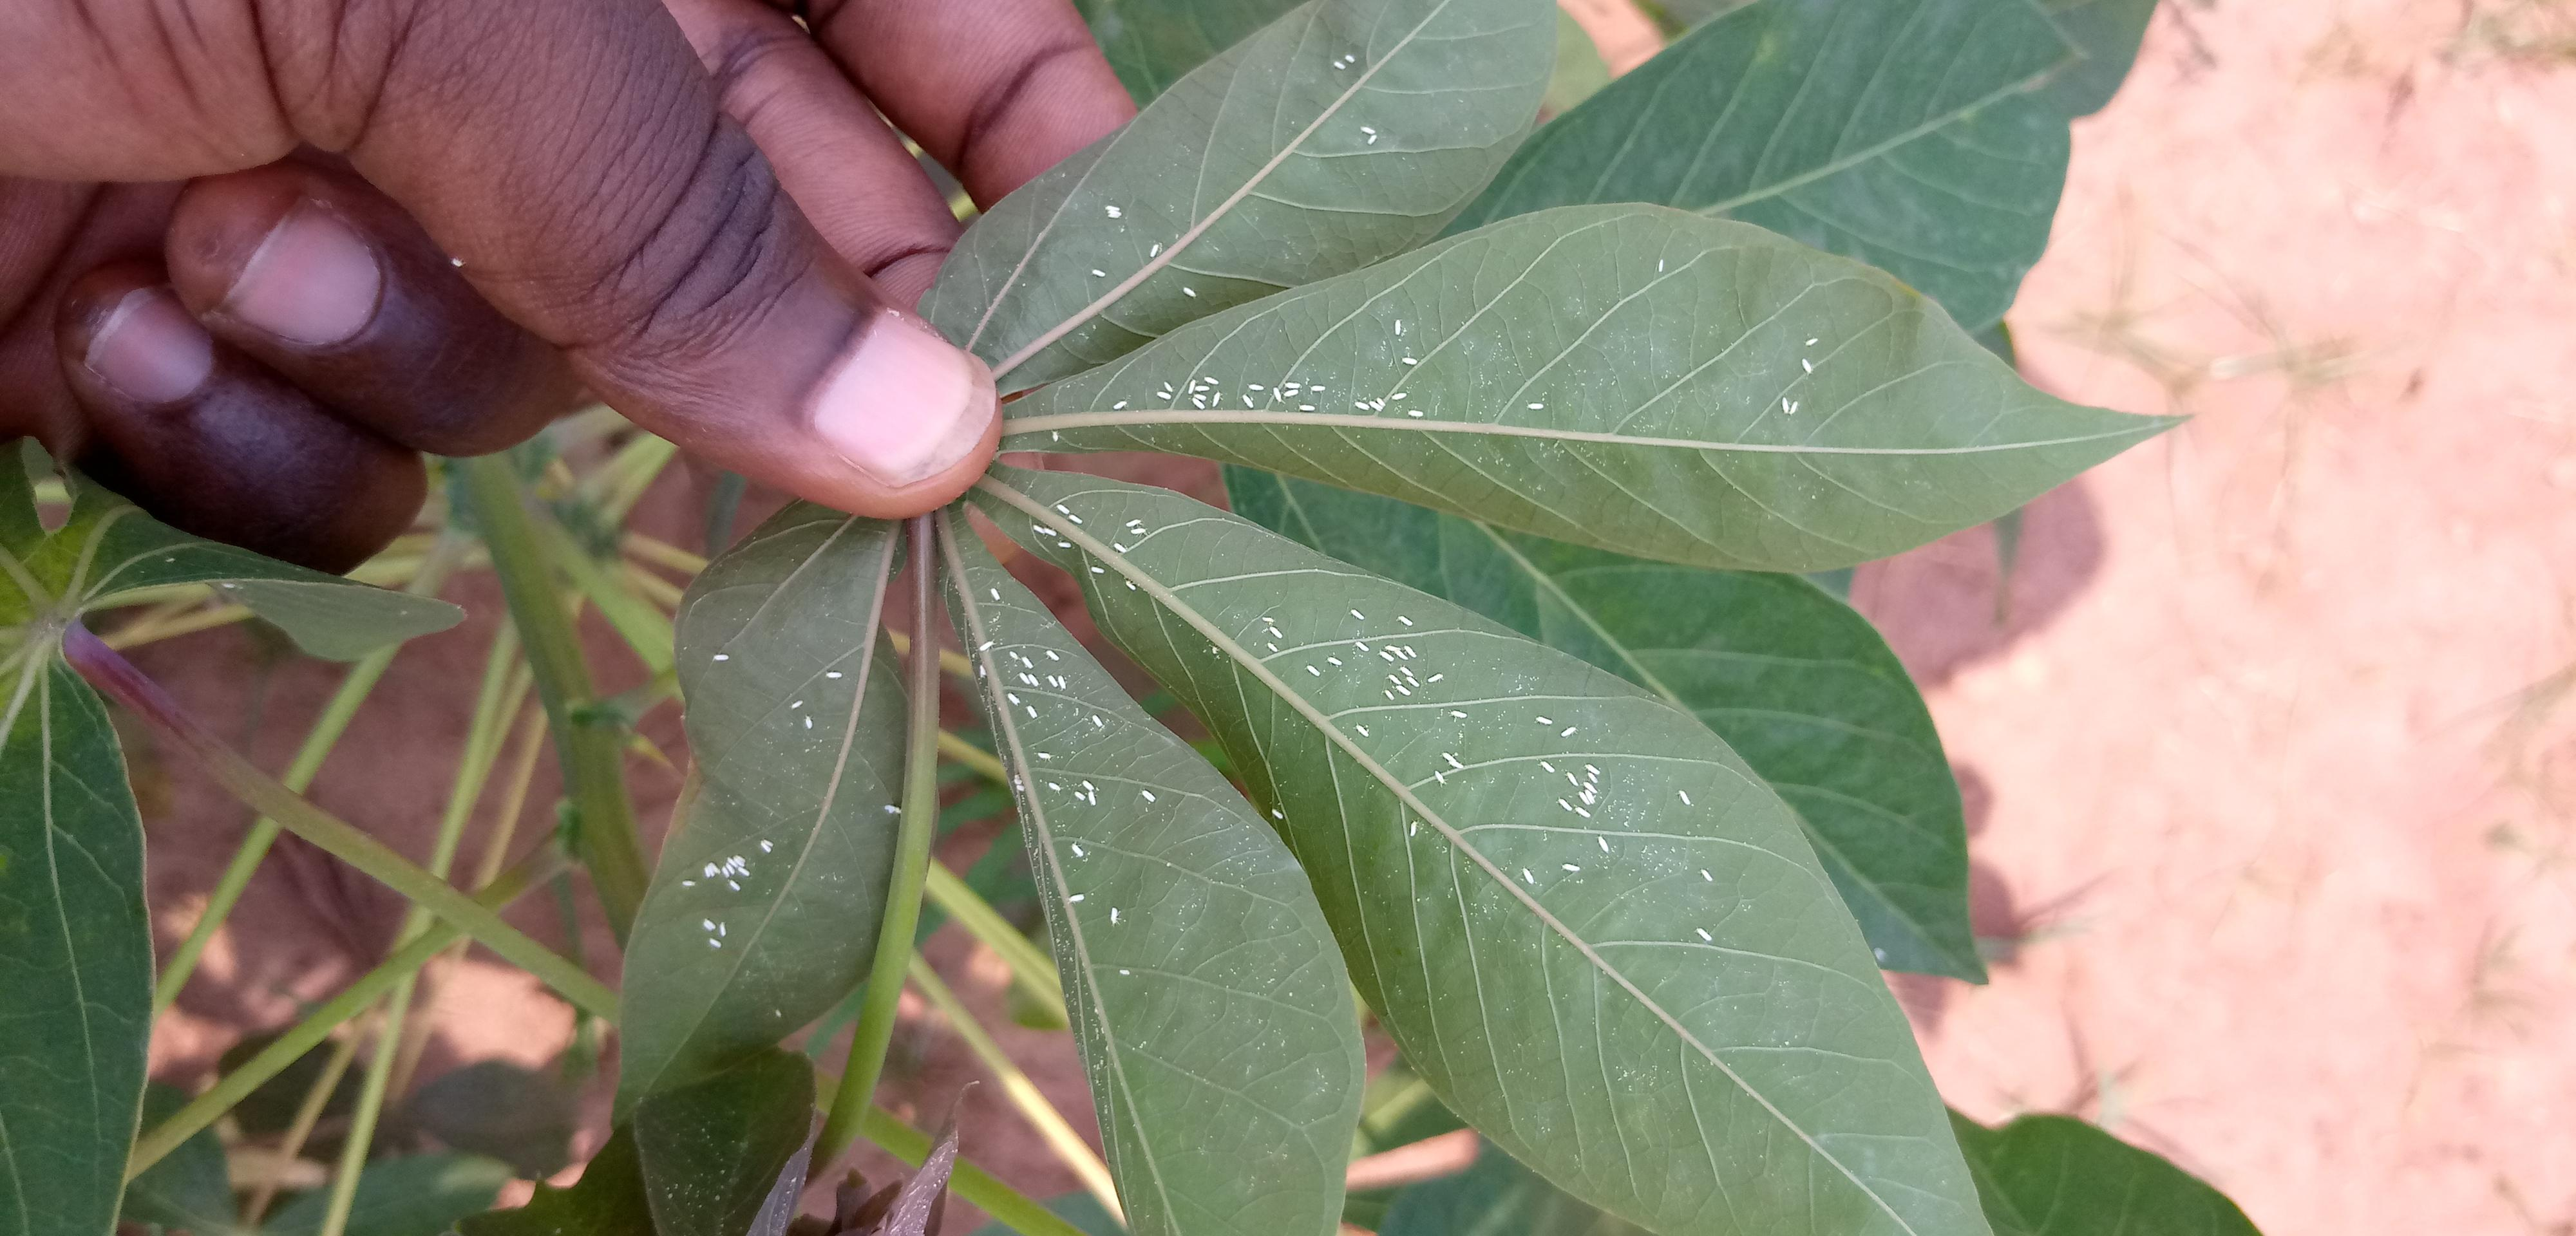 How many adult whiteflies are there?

135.